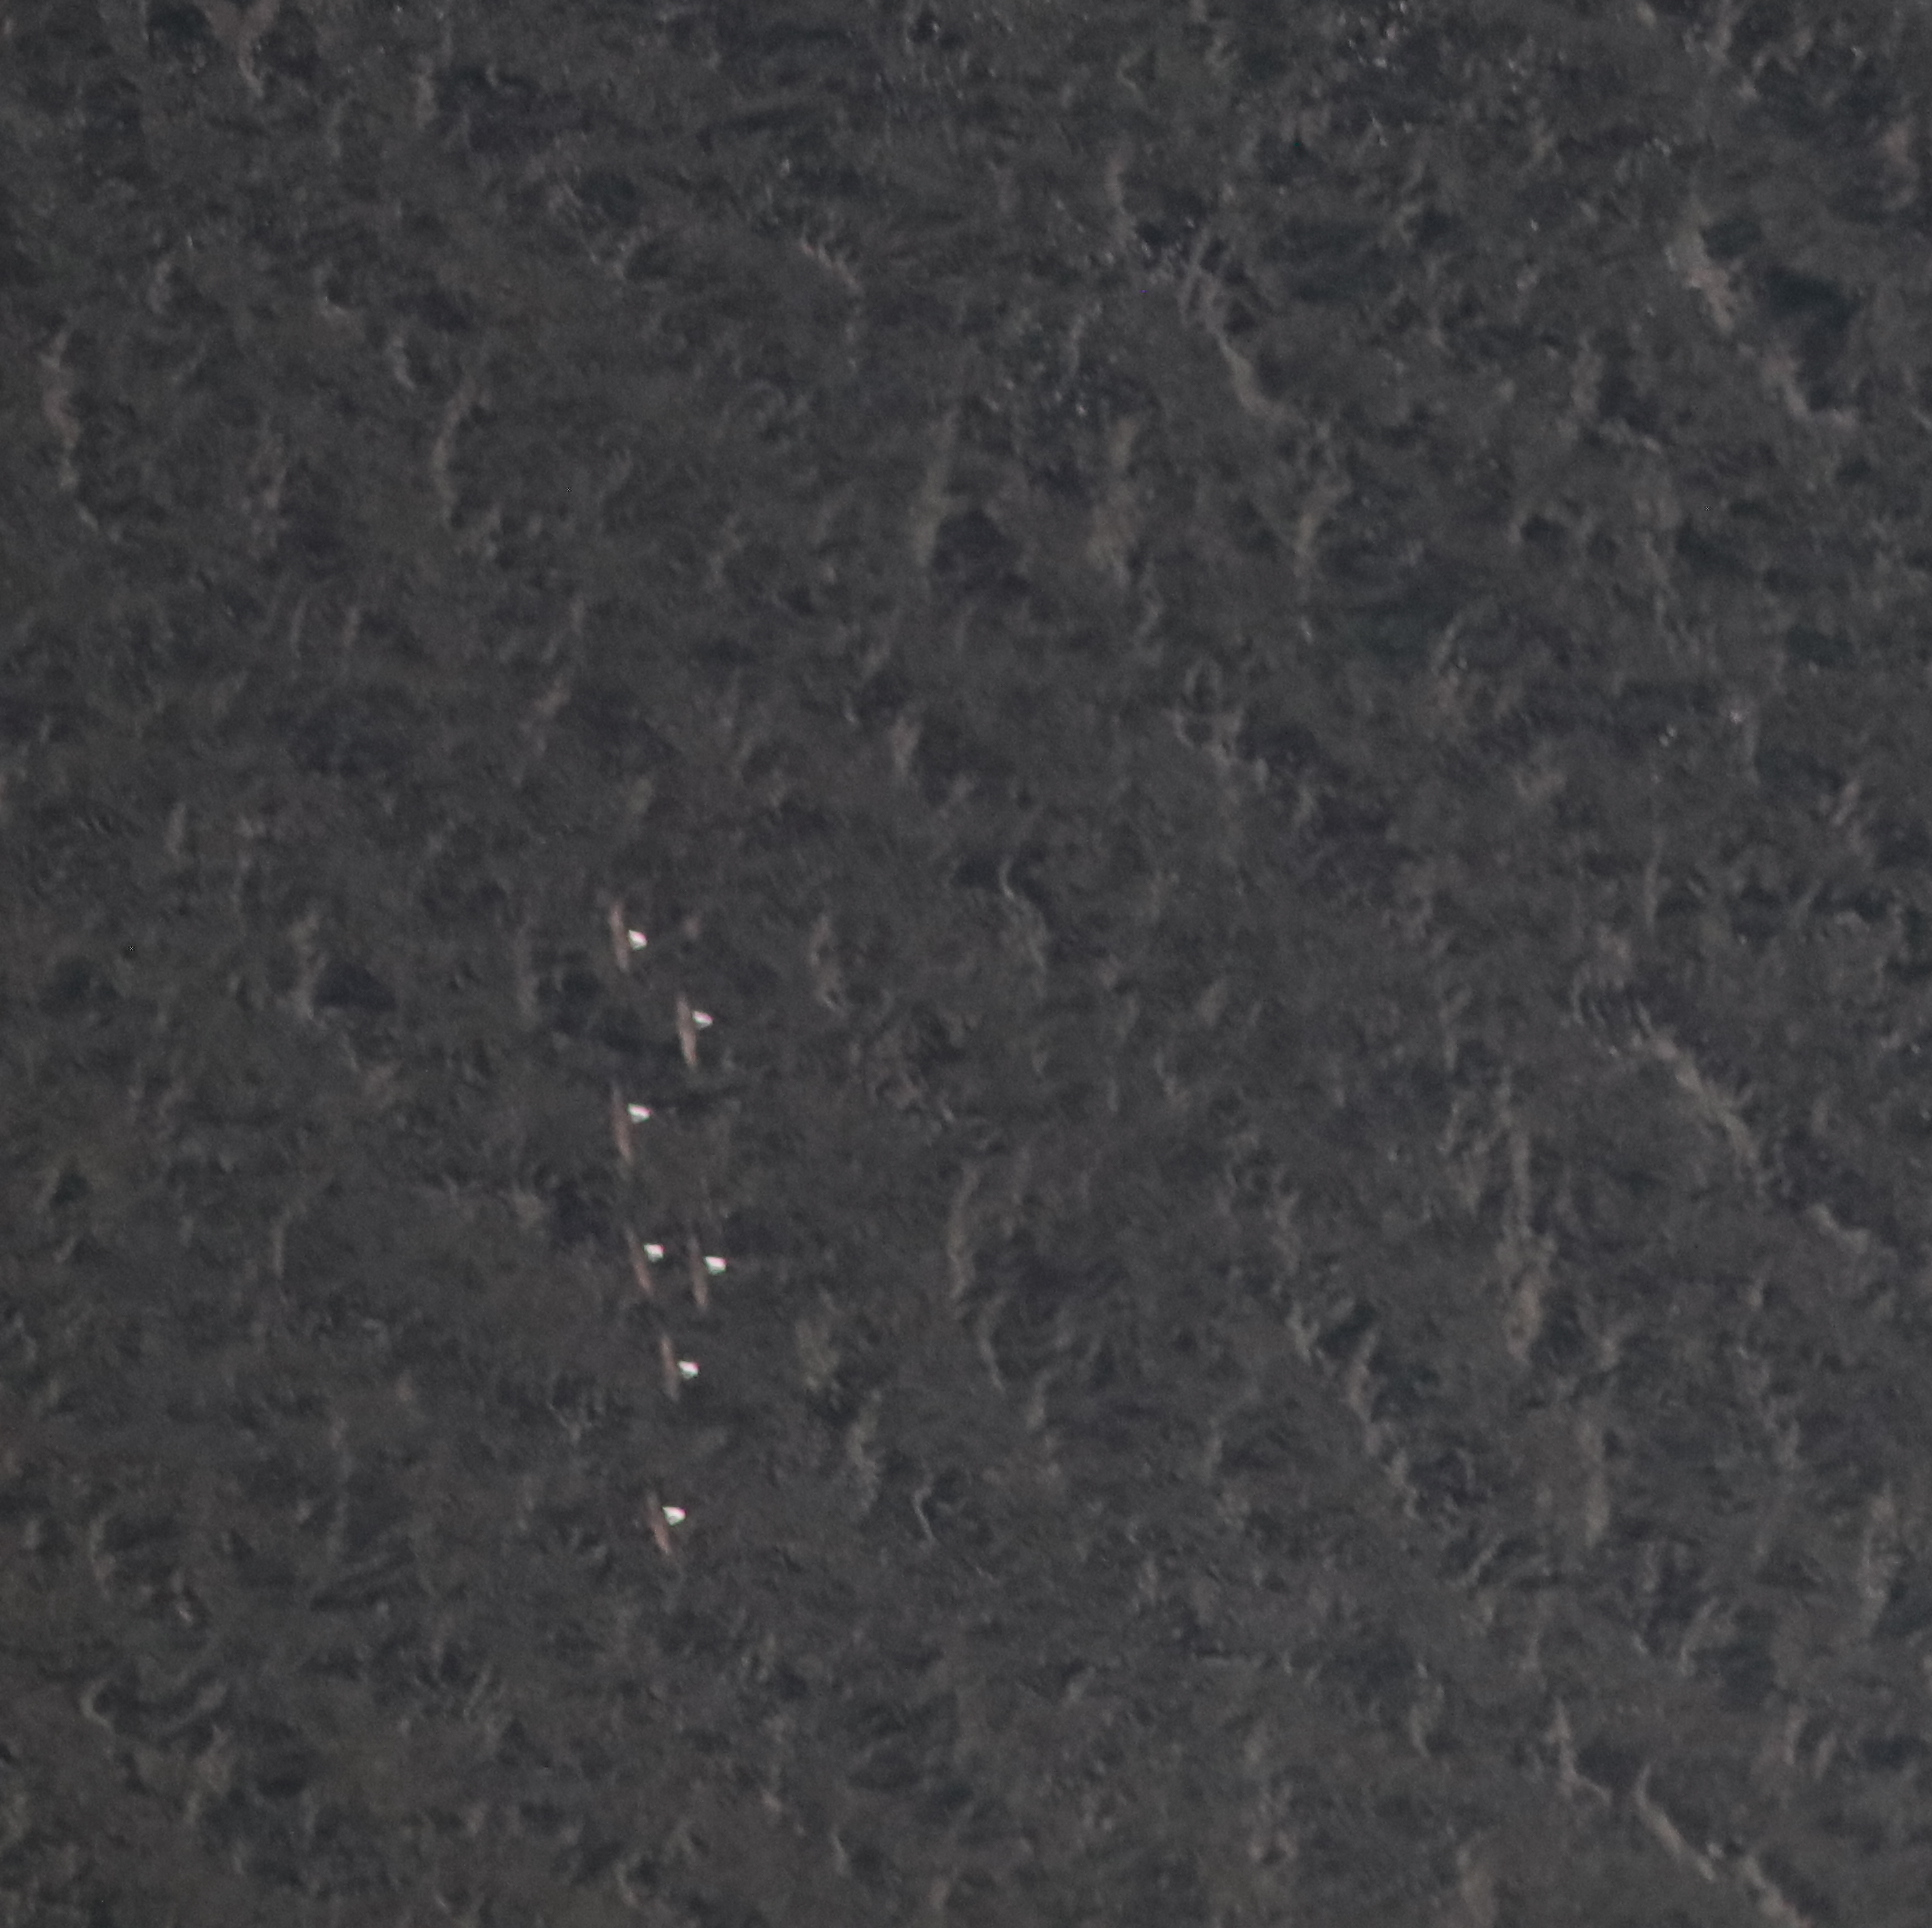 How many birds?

7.